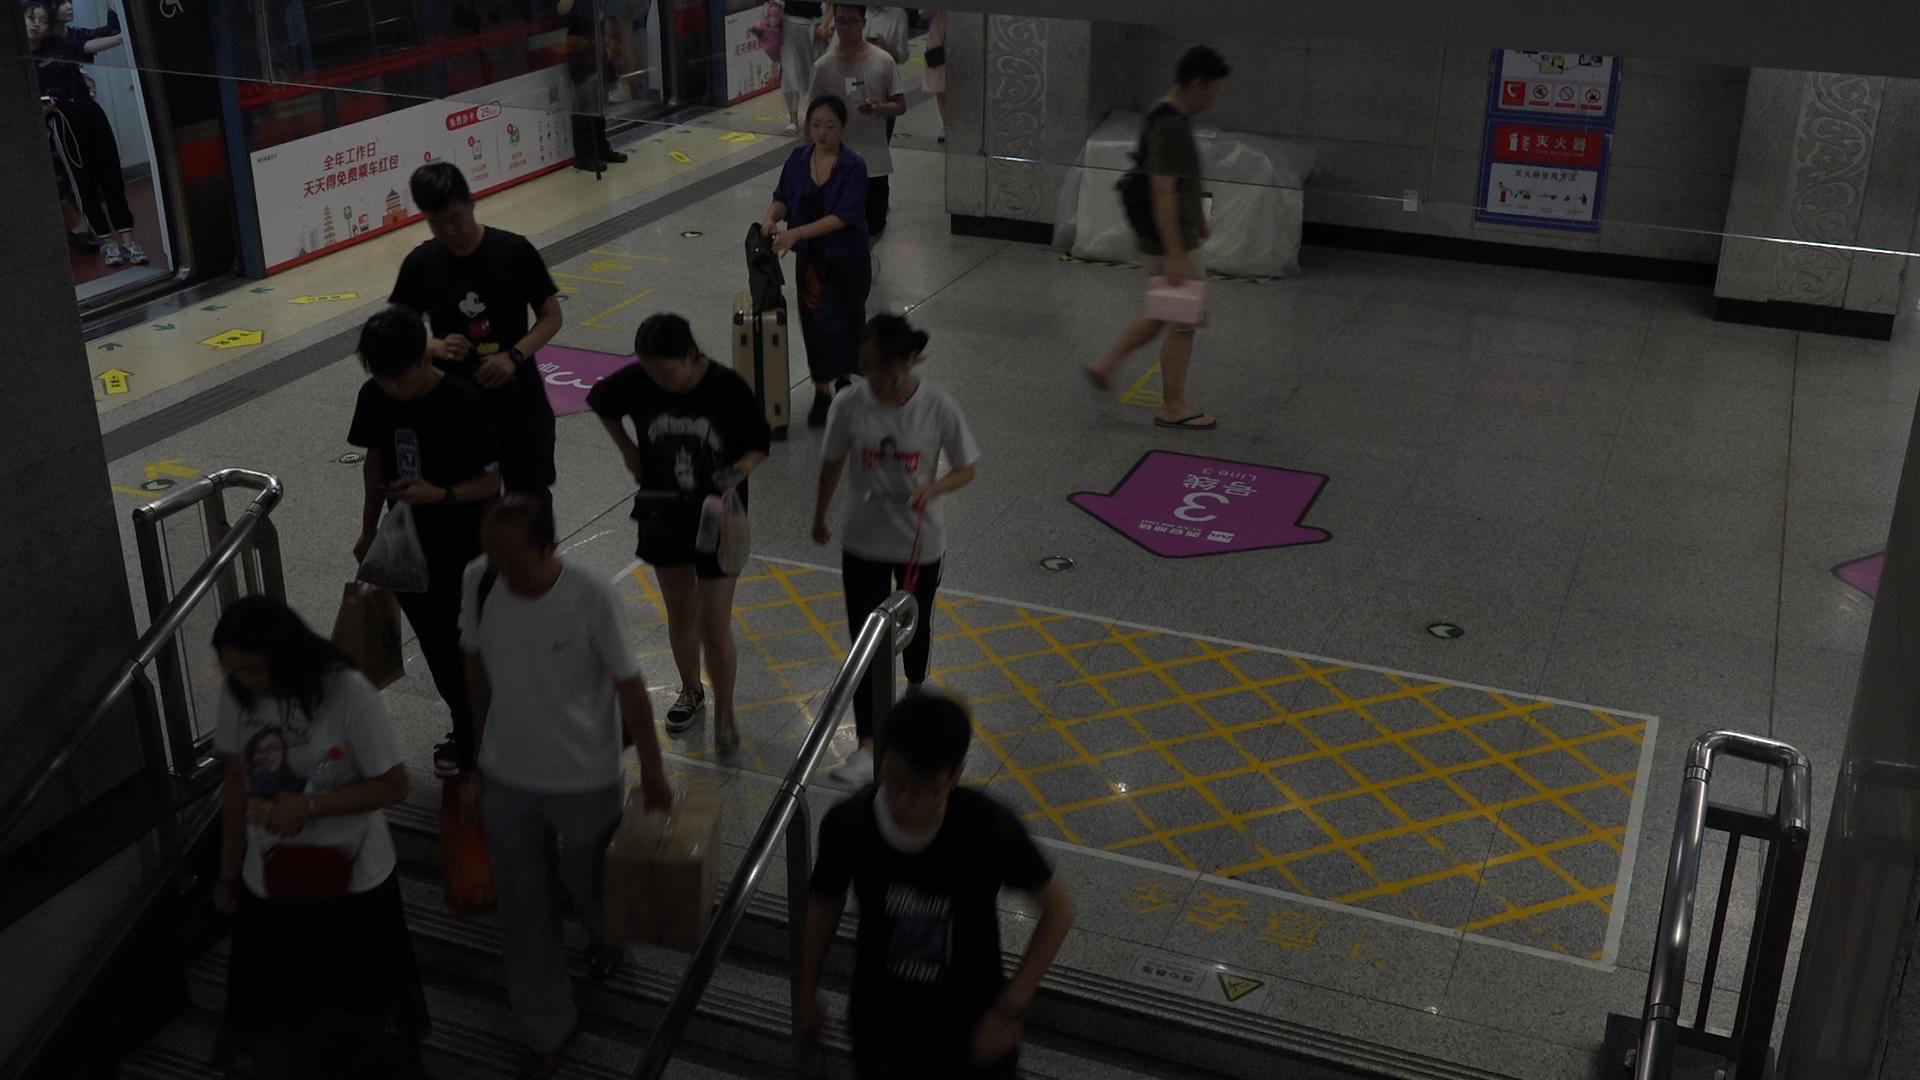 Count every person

13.